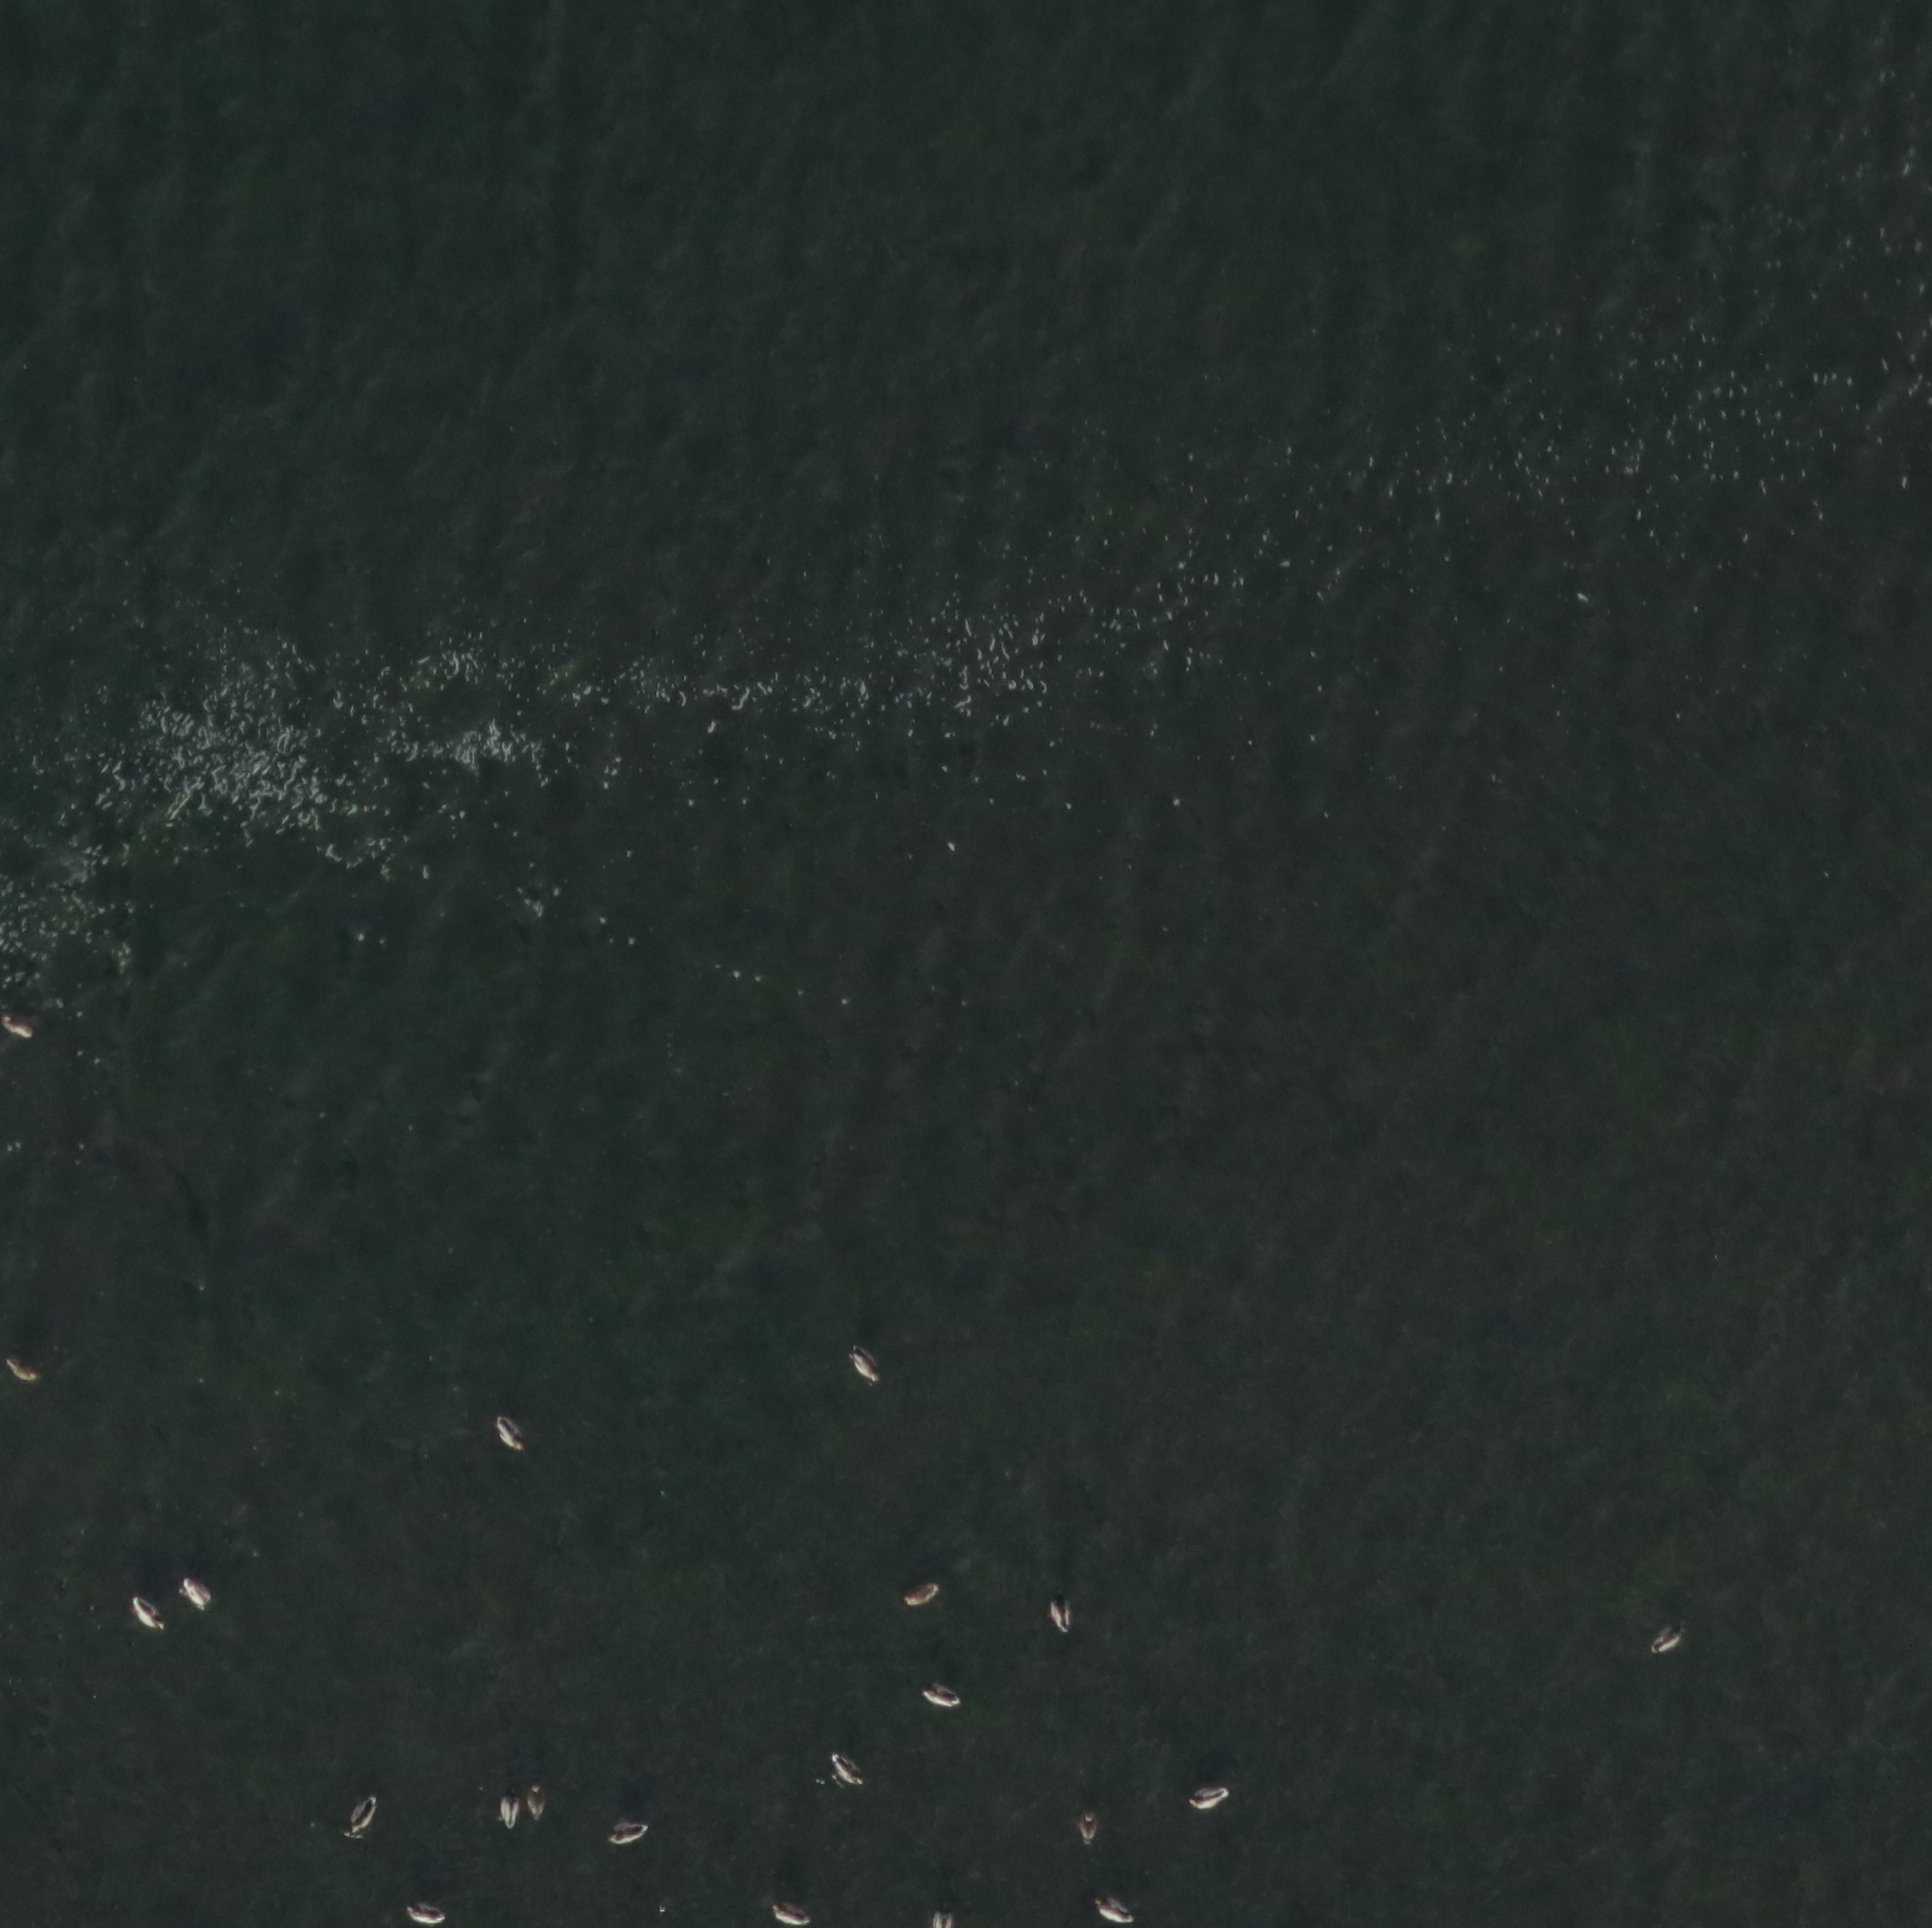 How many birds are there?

21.